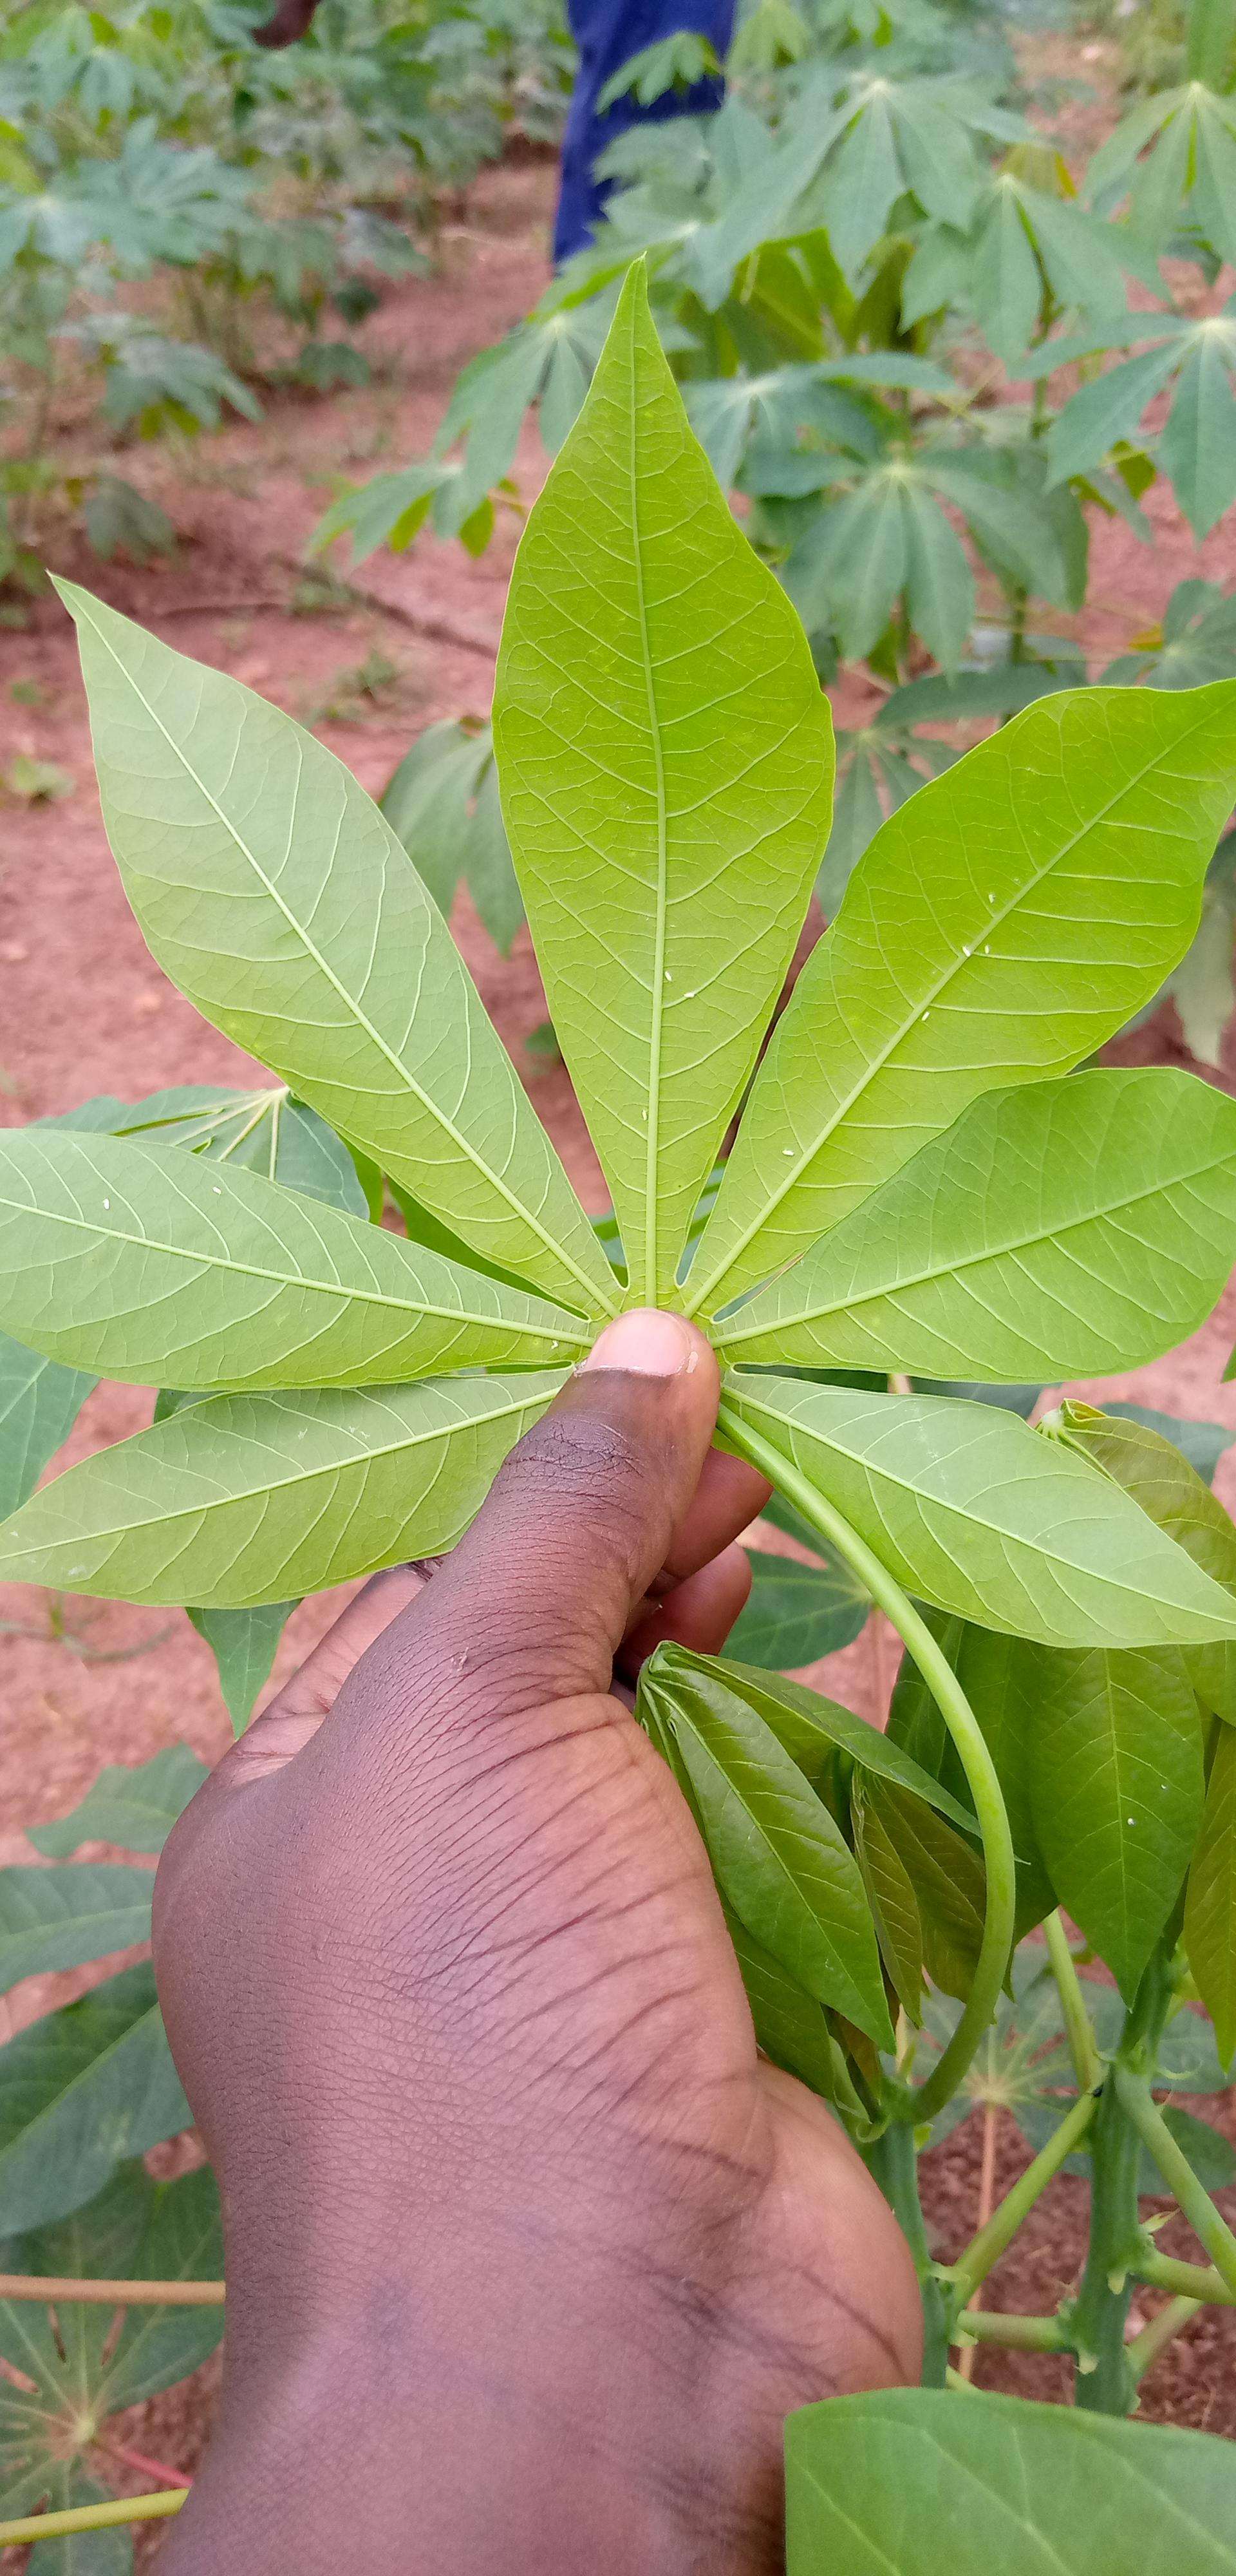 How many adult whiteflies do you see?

9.